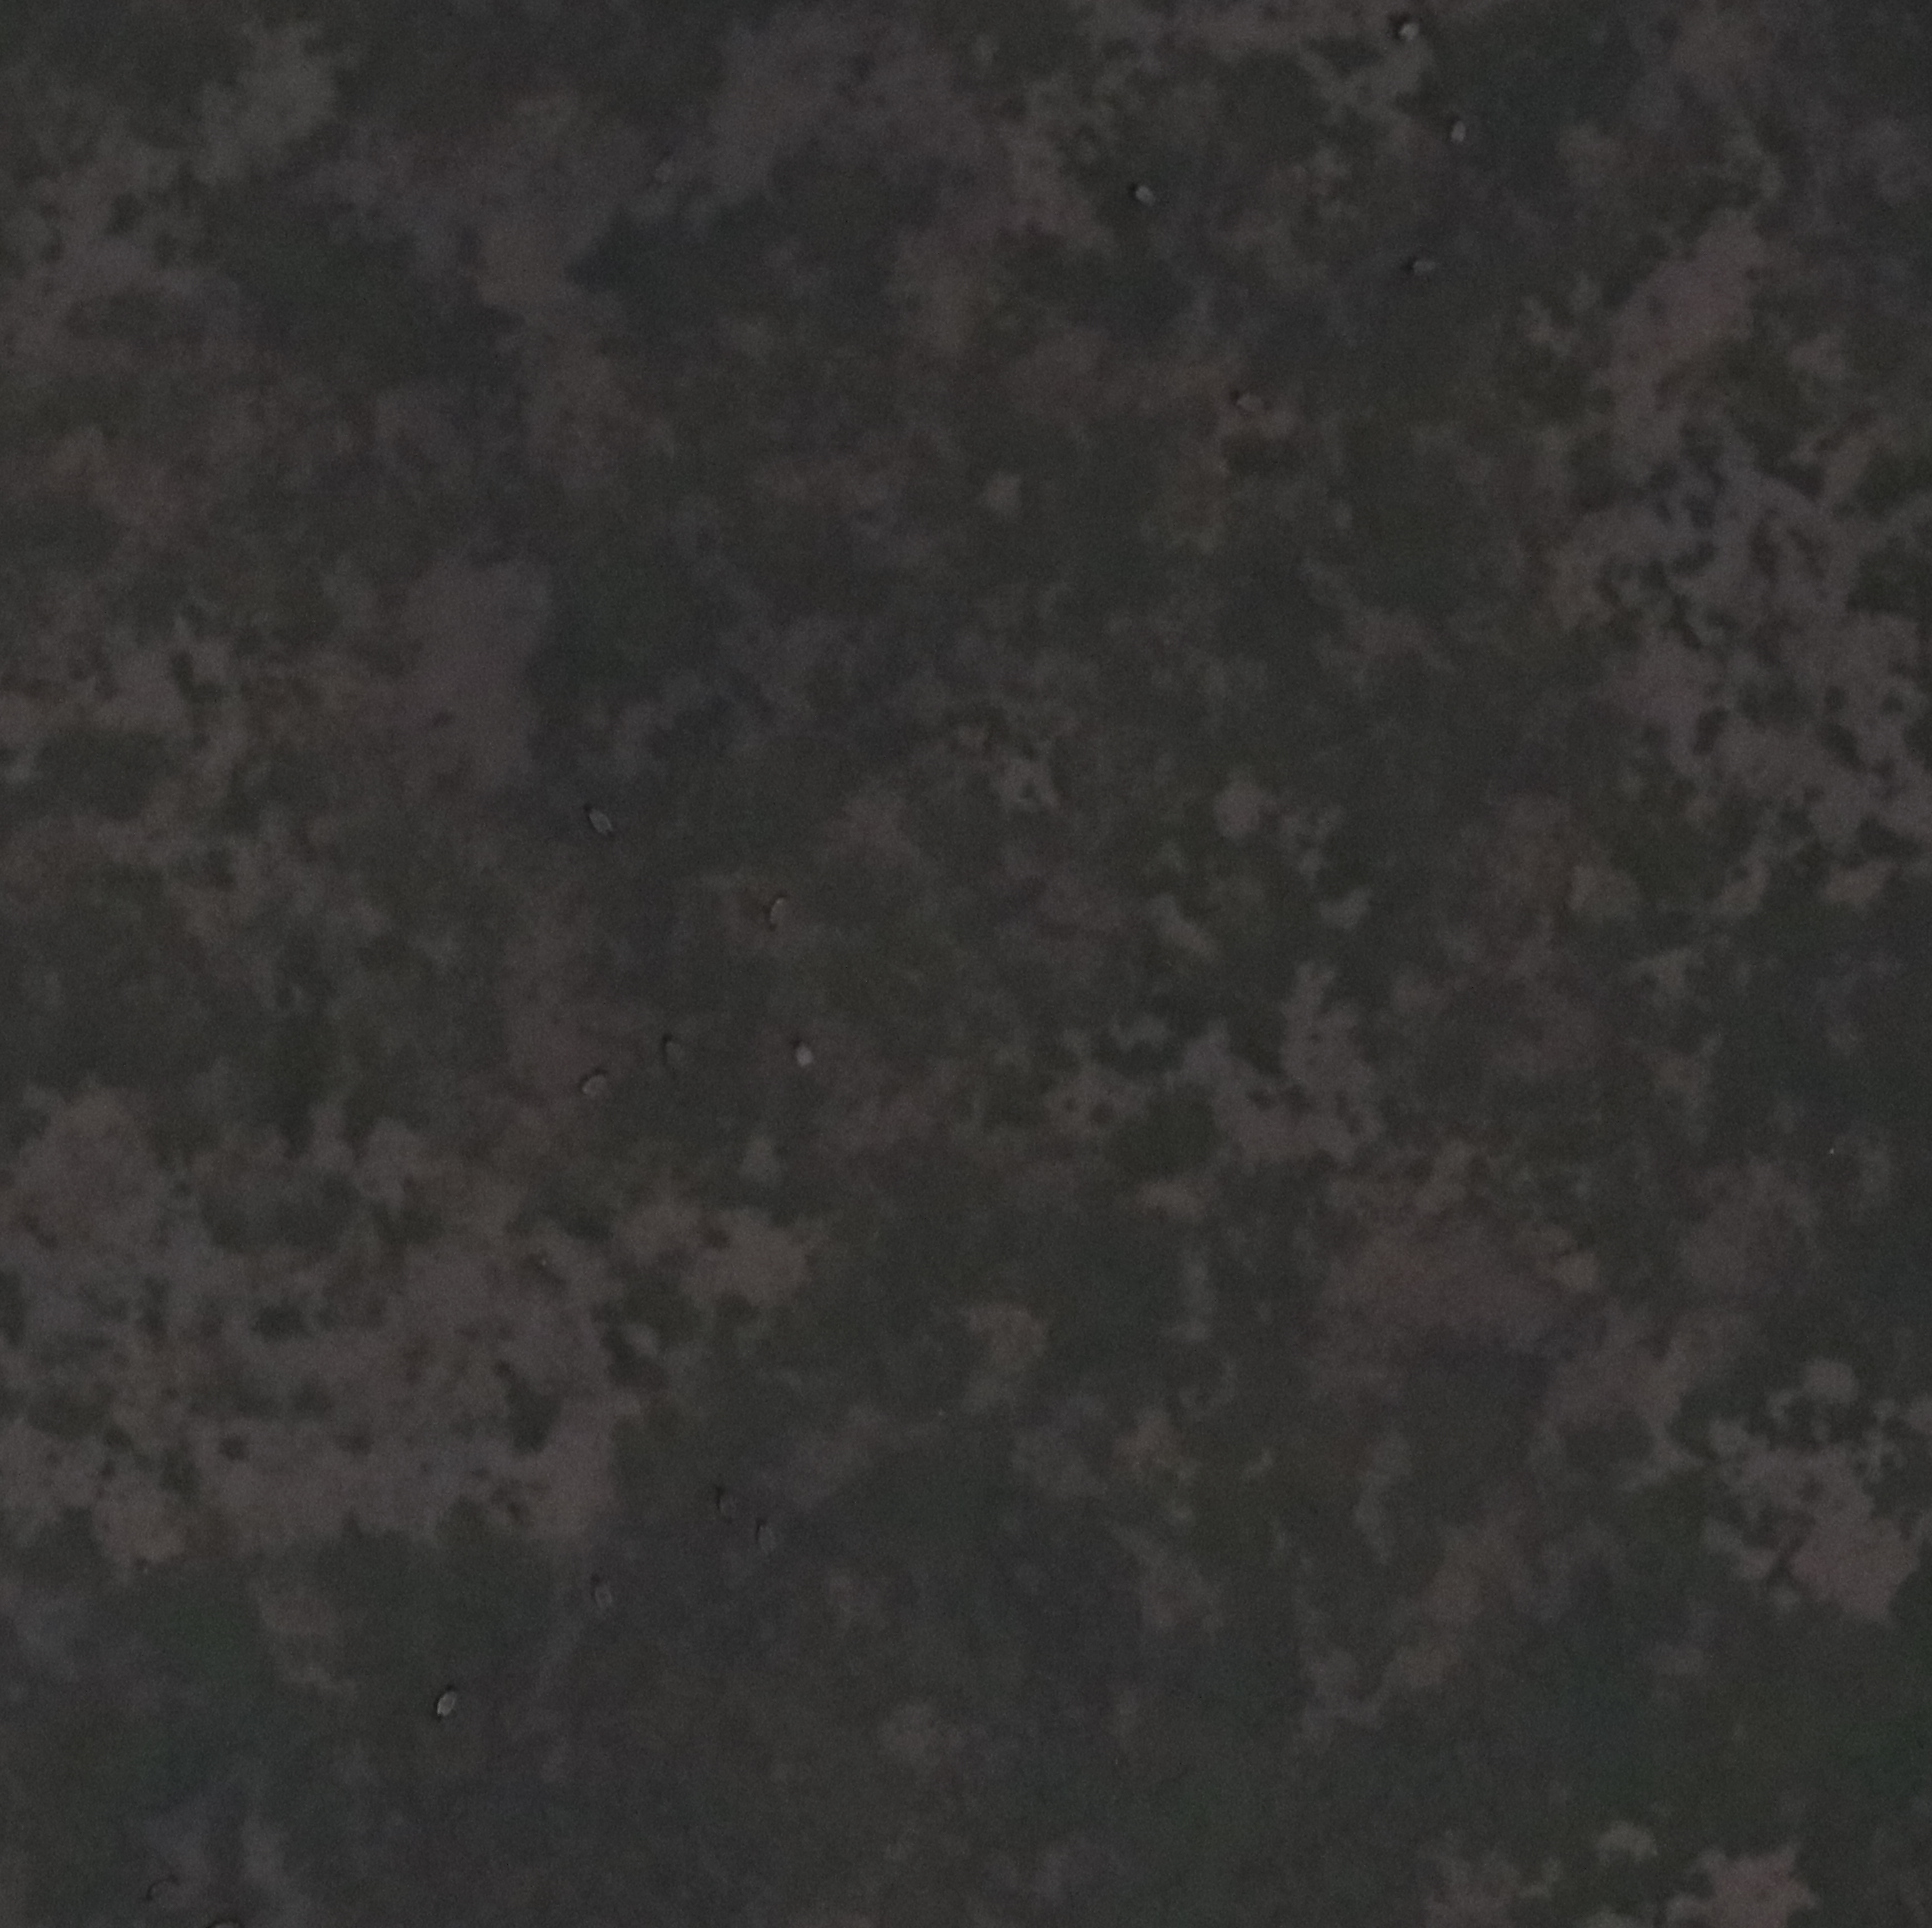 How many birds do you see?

15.